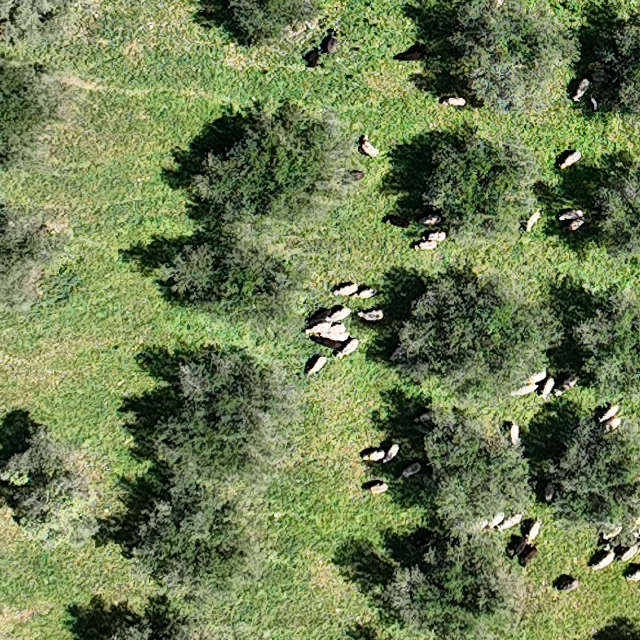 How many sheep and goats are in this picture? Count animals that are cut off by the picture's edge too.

53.